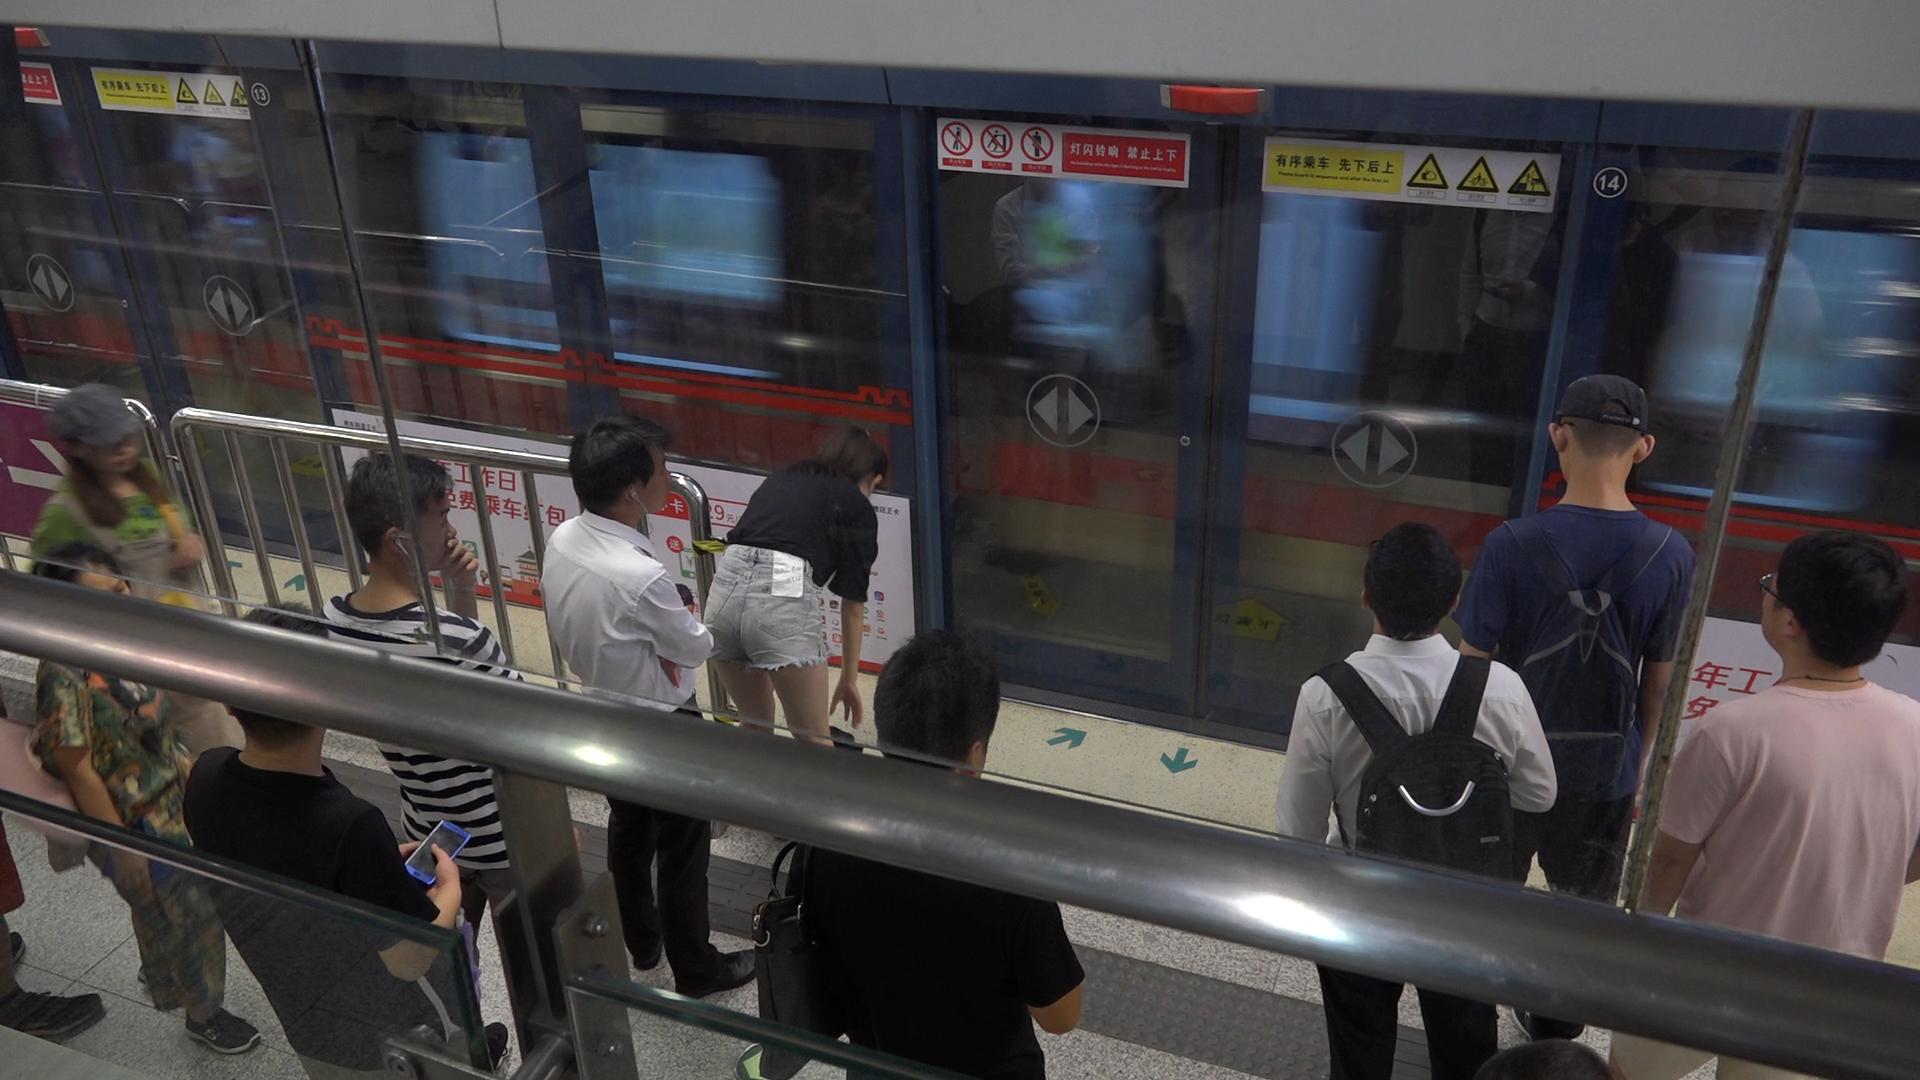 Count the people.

10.